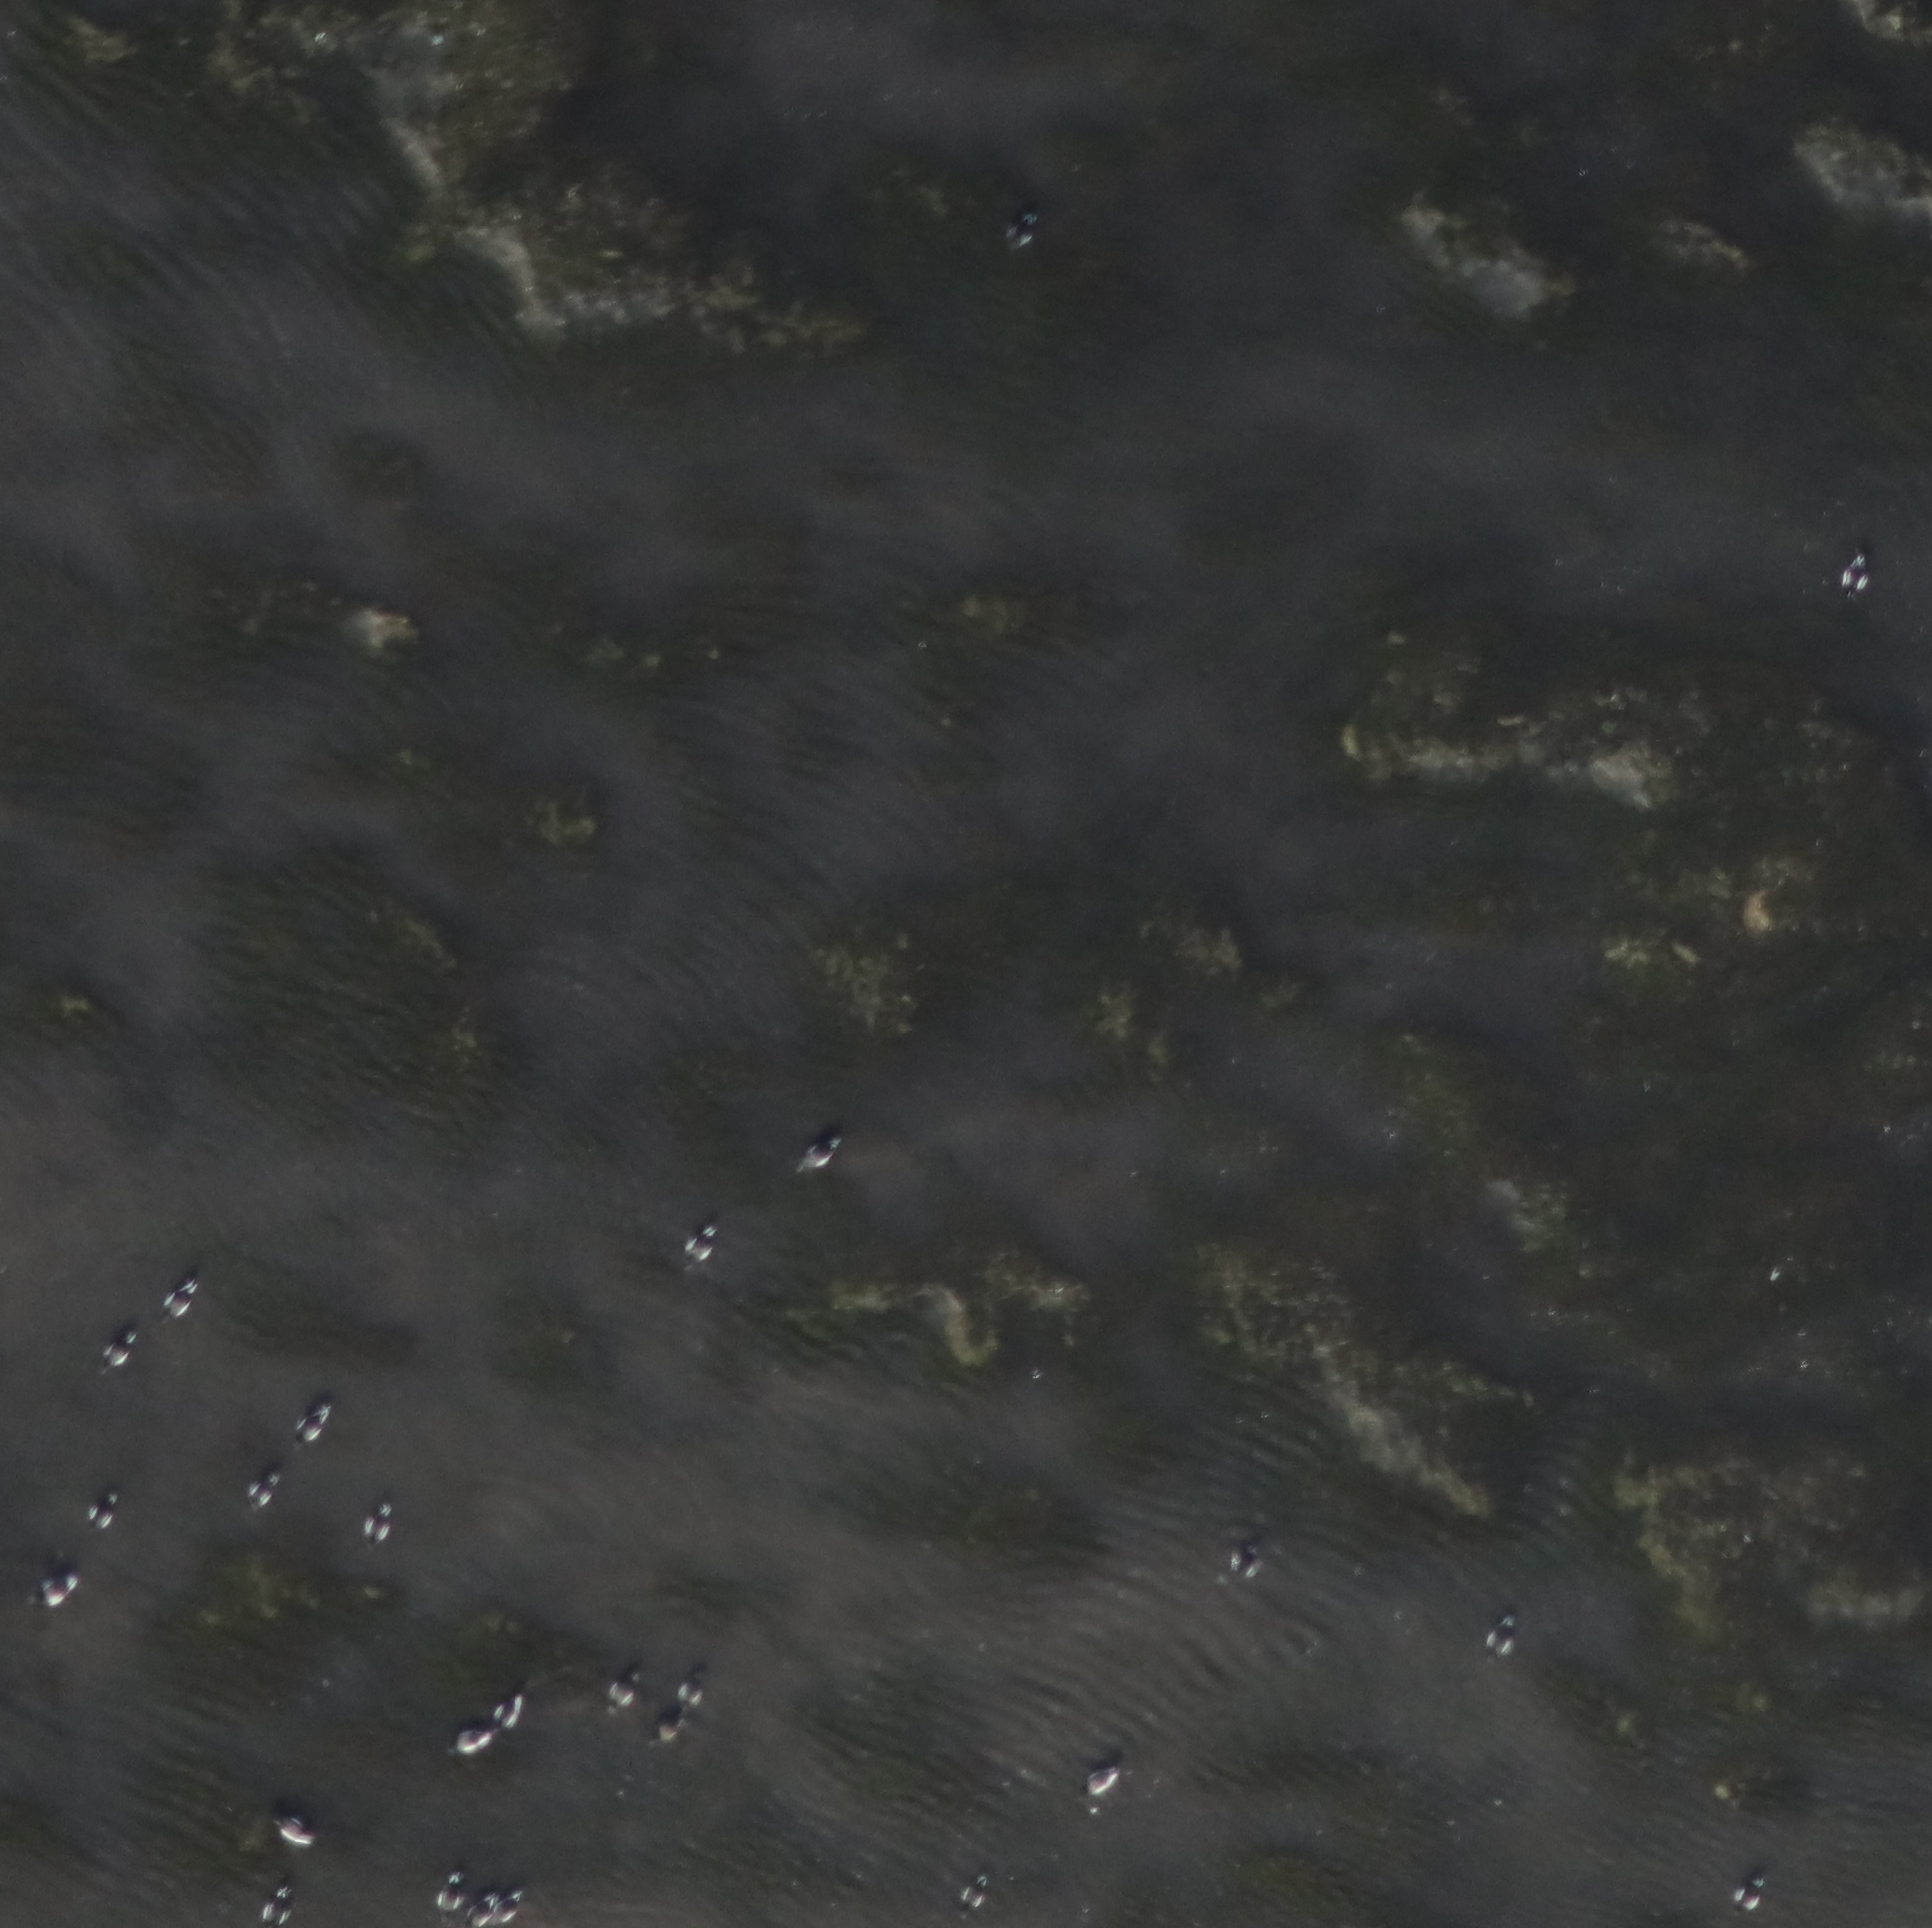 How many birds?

26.